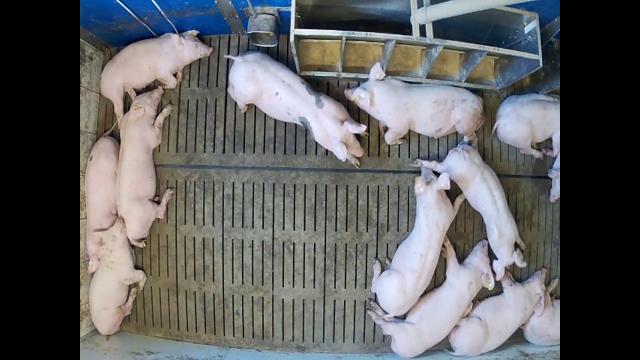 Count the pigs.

13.